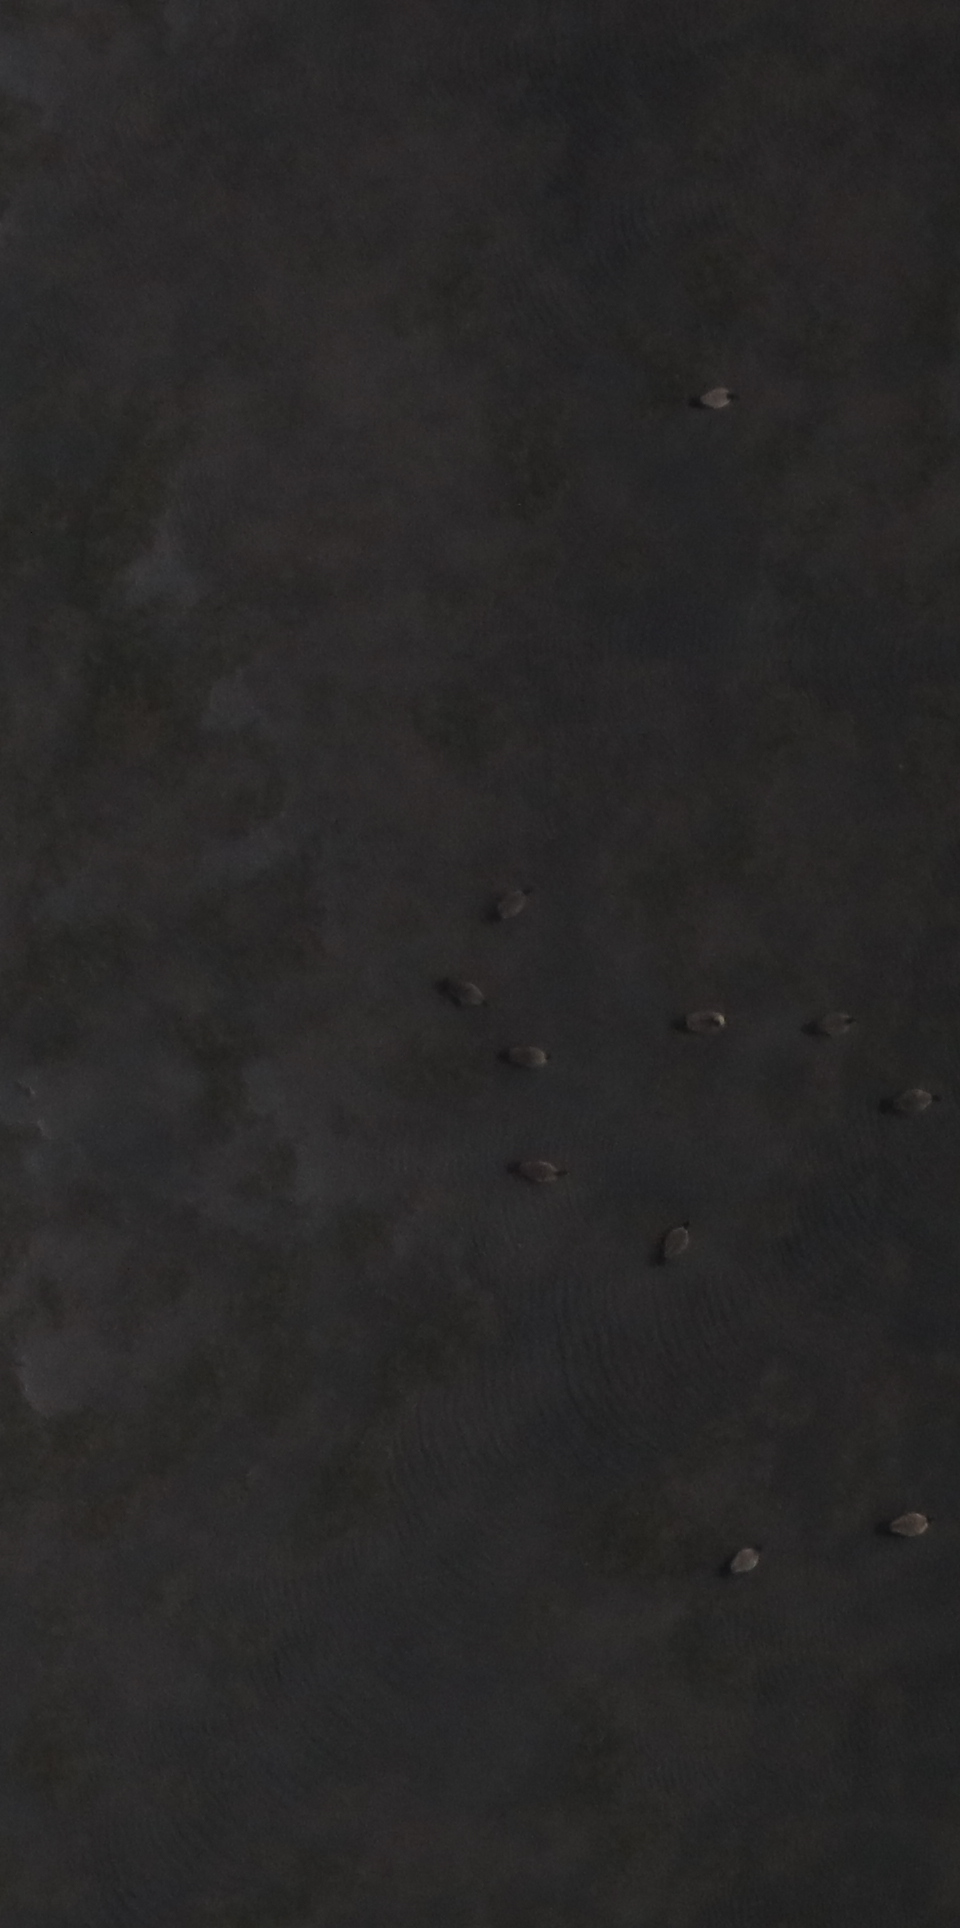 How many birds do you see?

11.